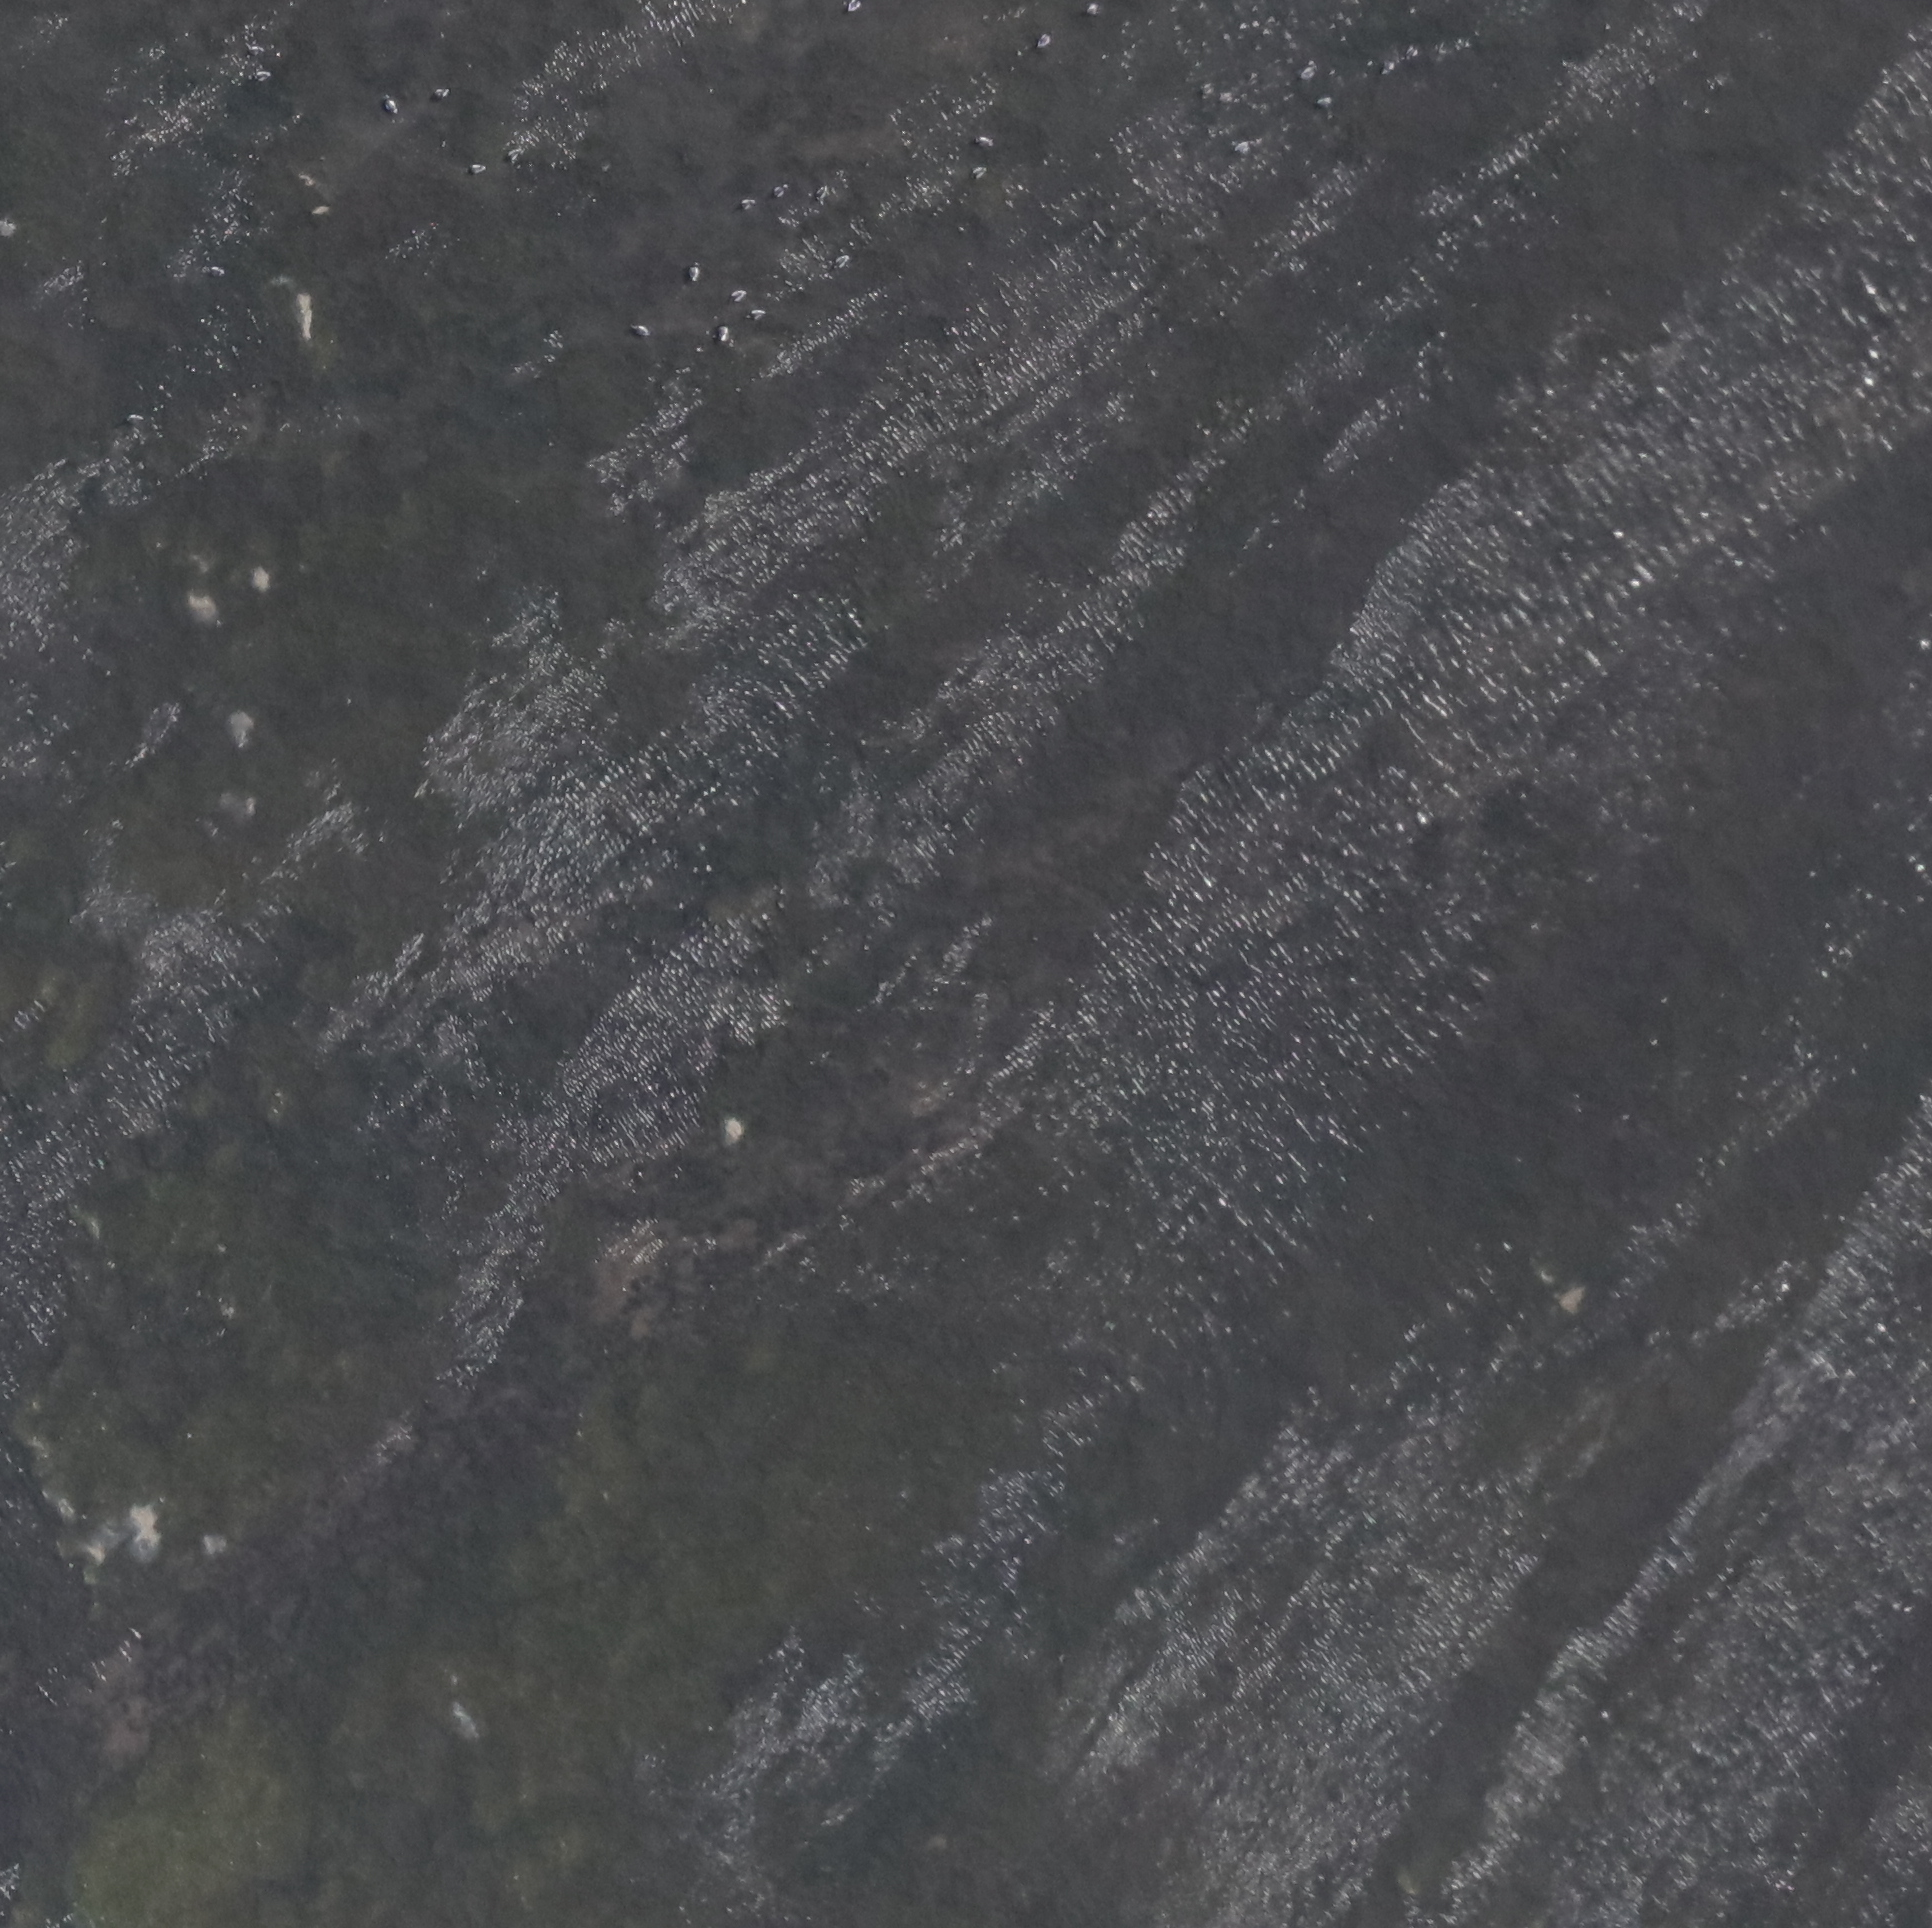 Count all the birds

28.